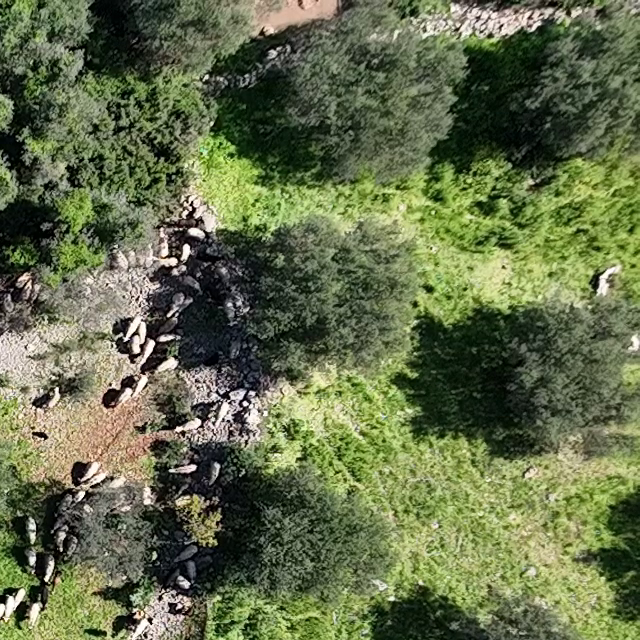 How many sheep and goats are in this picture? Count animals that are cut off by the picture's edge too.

70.